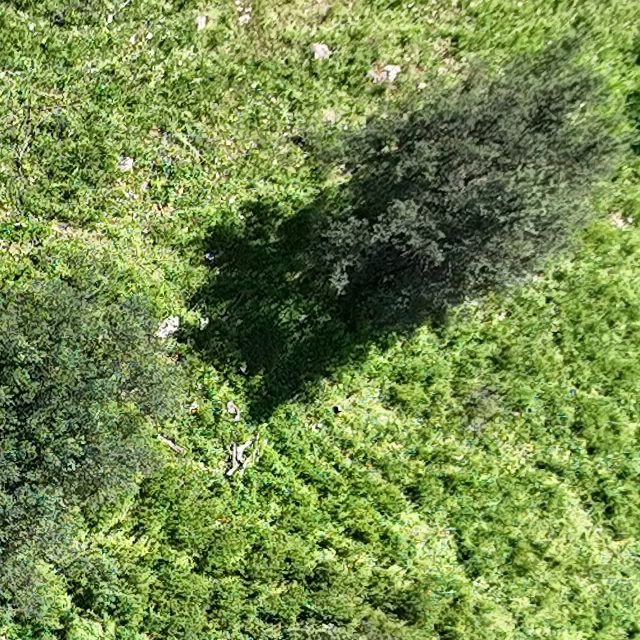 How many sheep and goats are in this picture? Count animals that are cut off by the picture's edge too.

0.